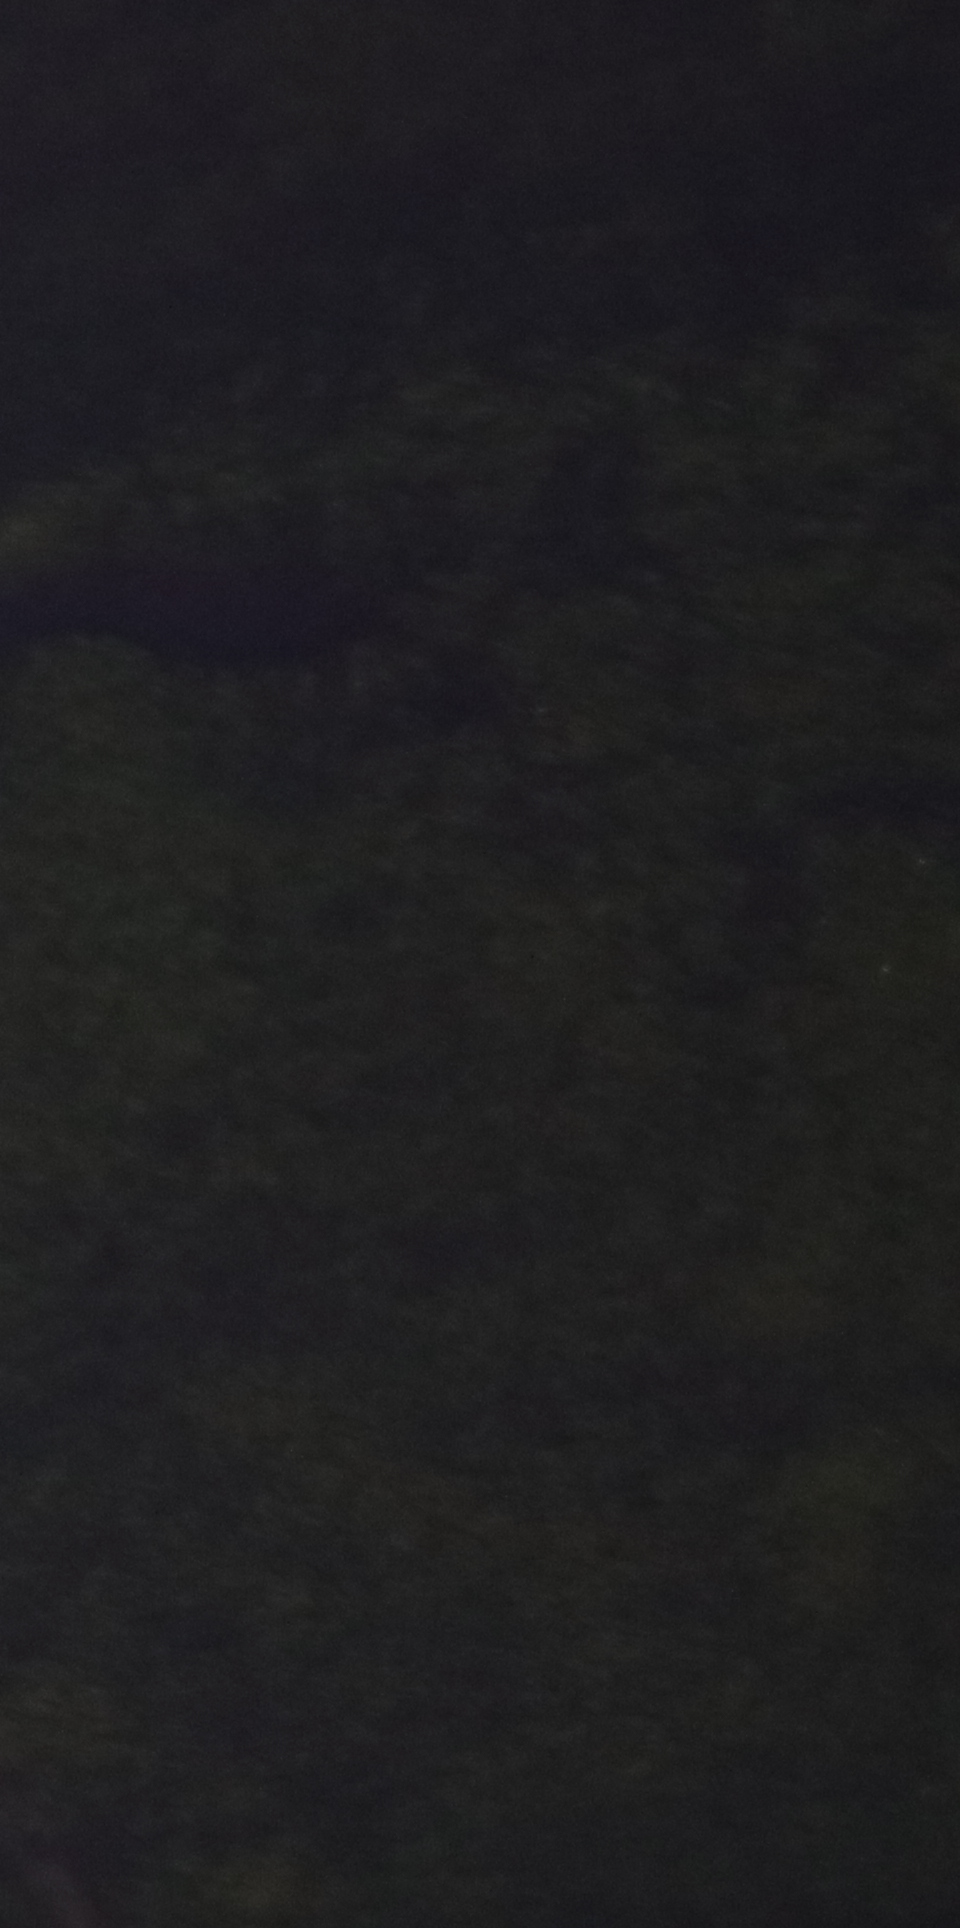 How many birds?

0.